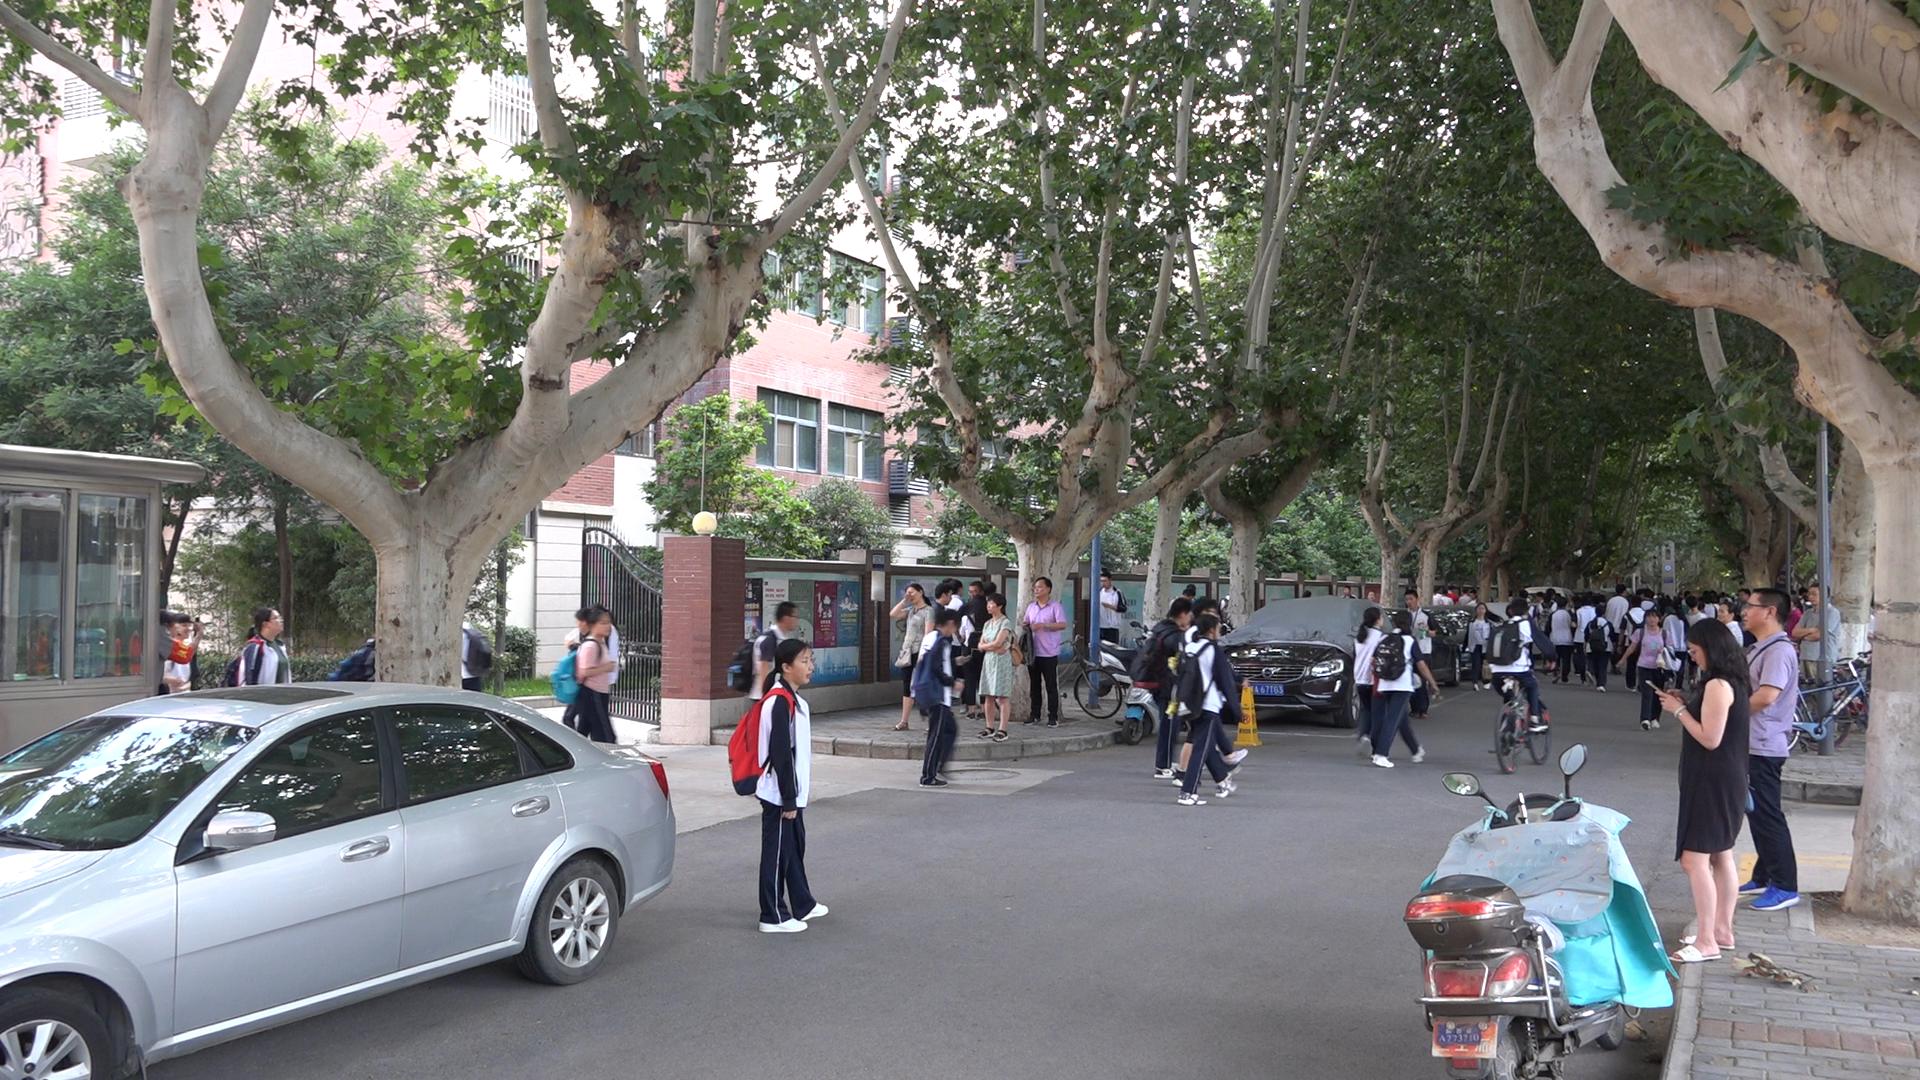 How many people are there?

70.